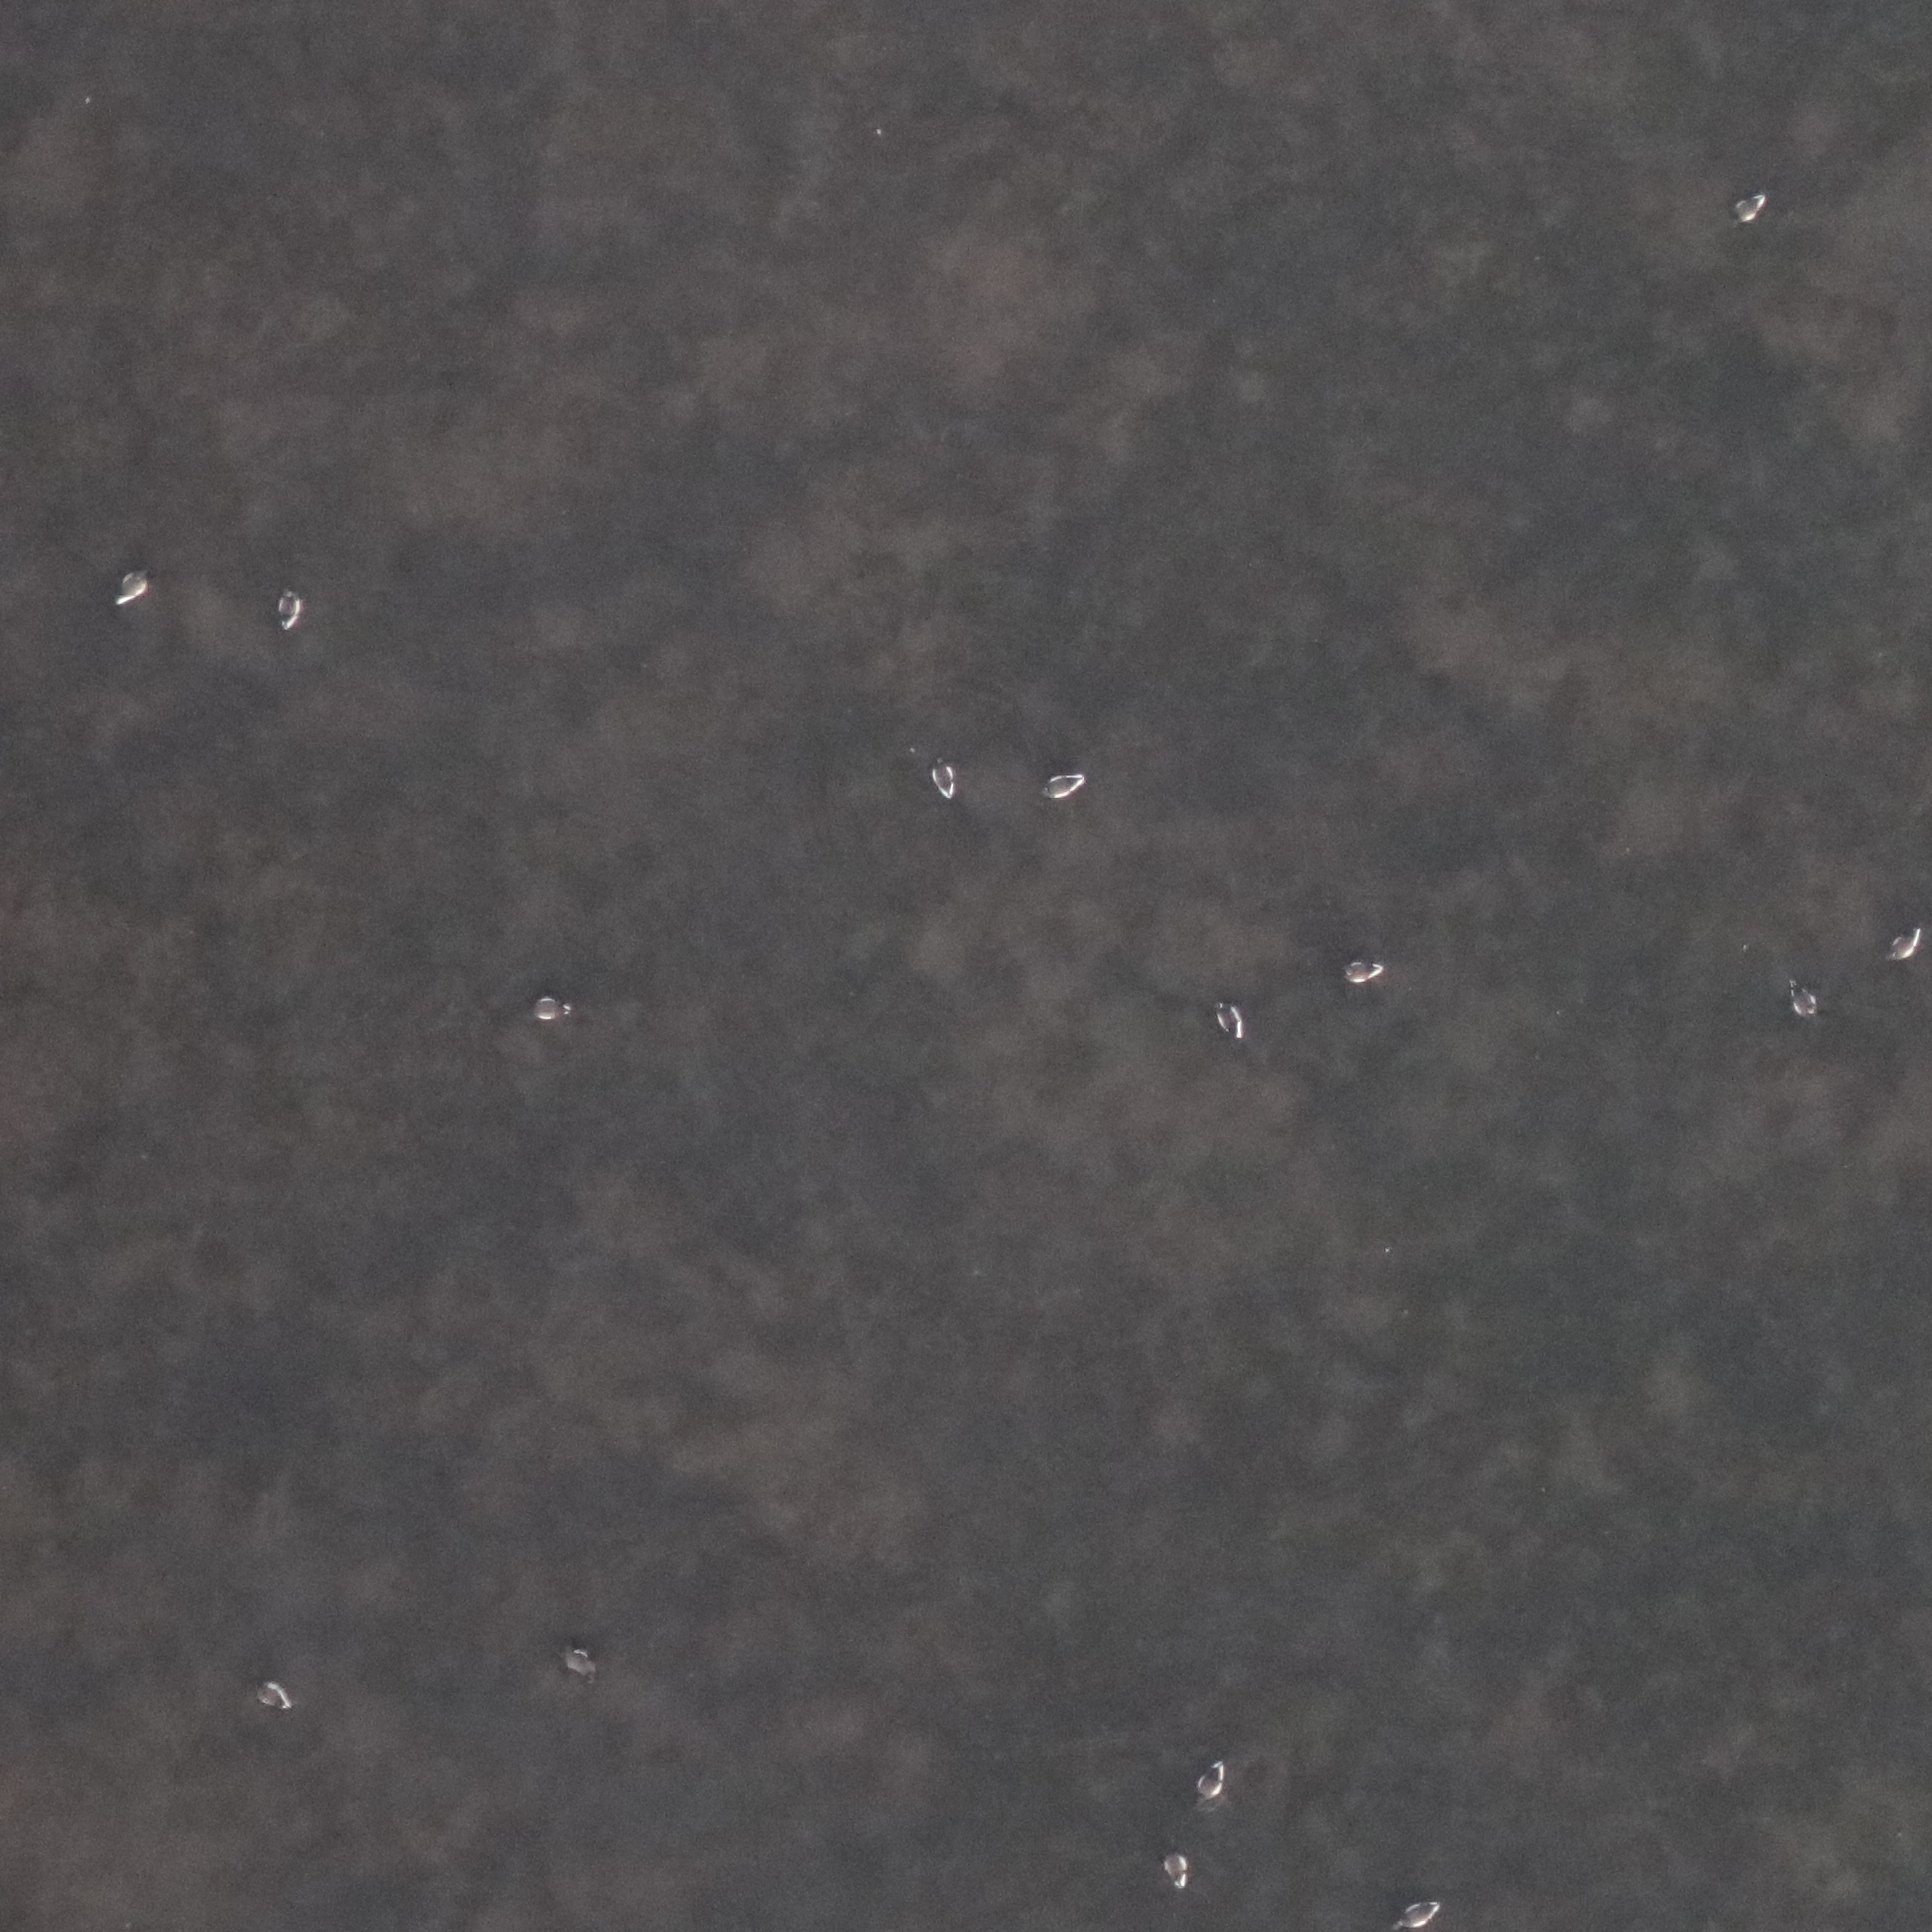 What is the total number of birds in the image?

15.